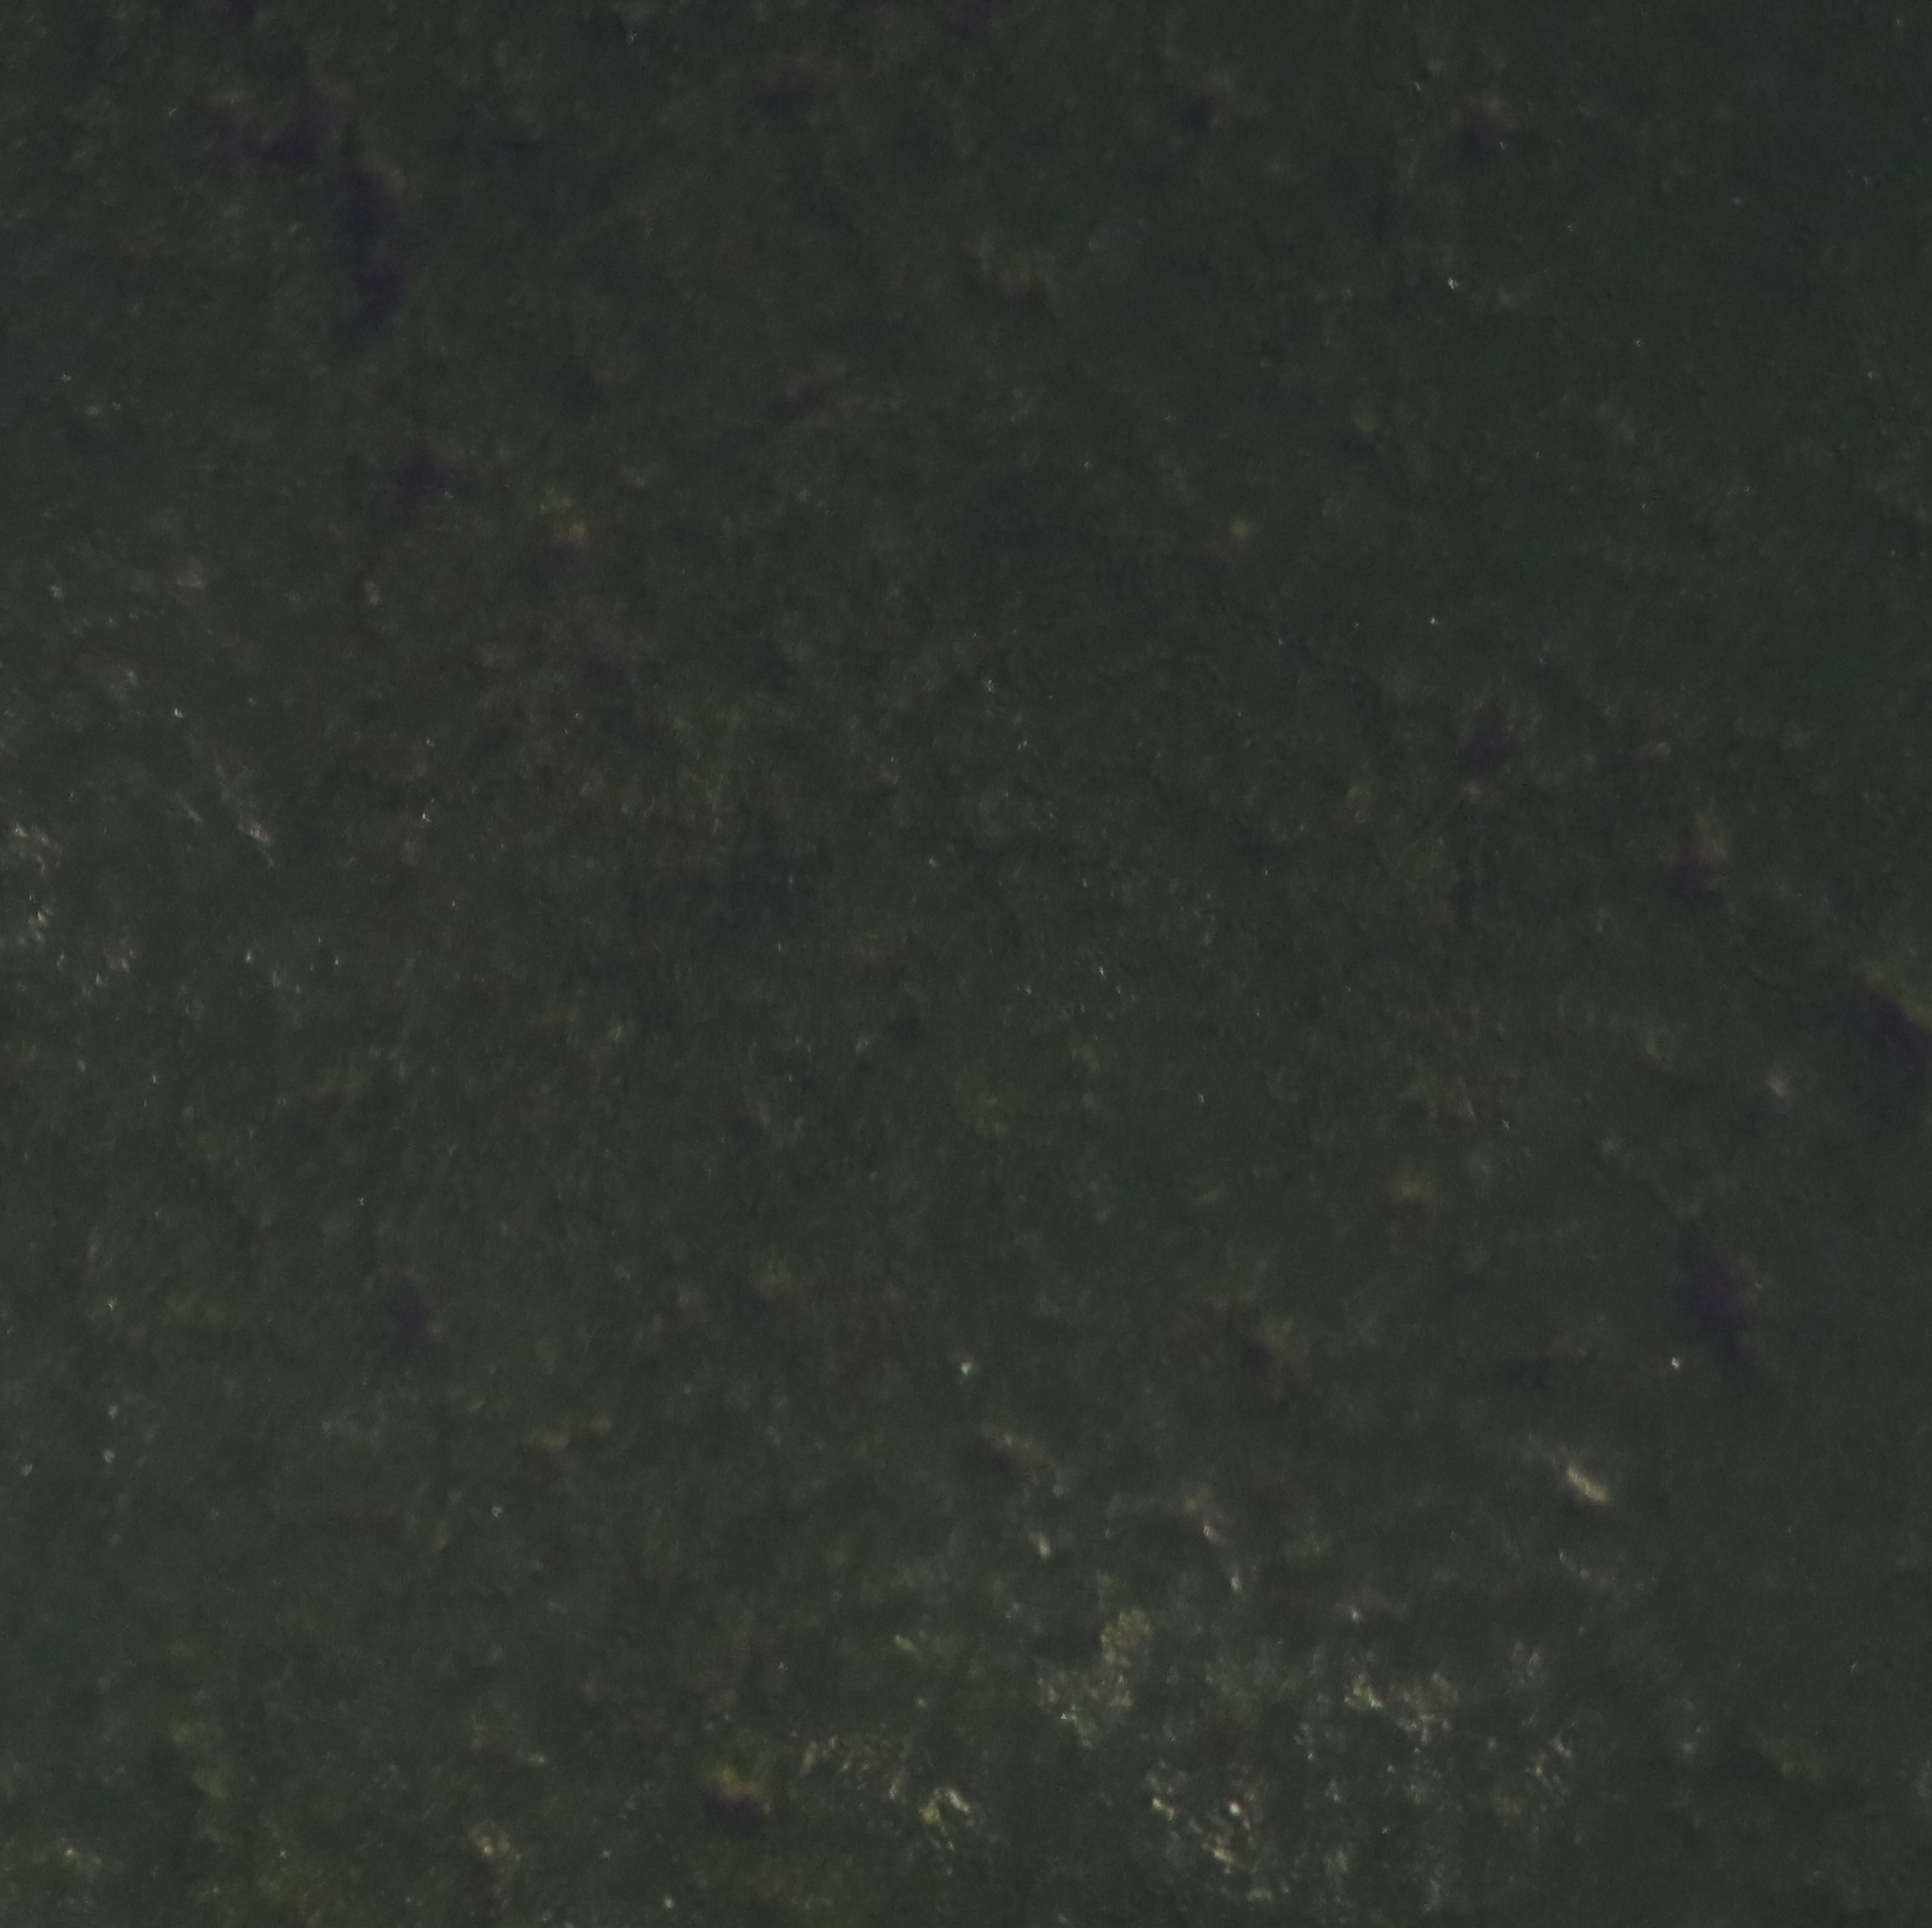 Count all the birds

0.